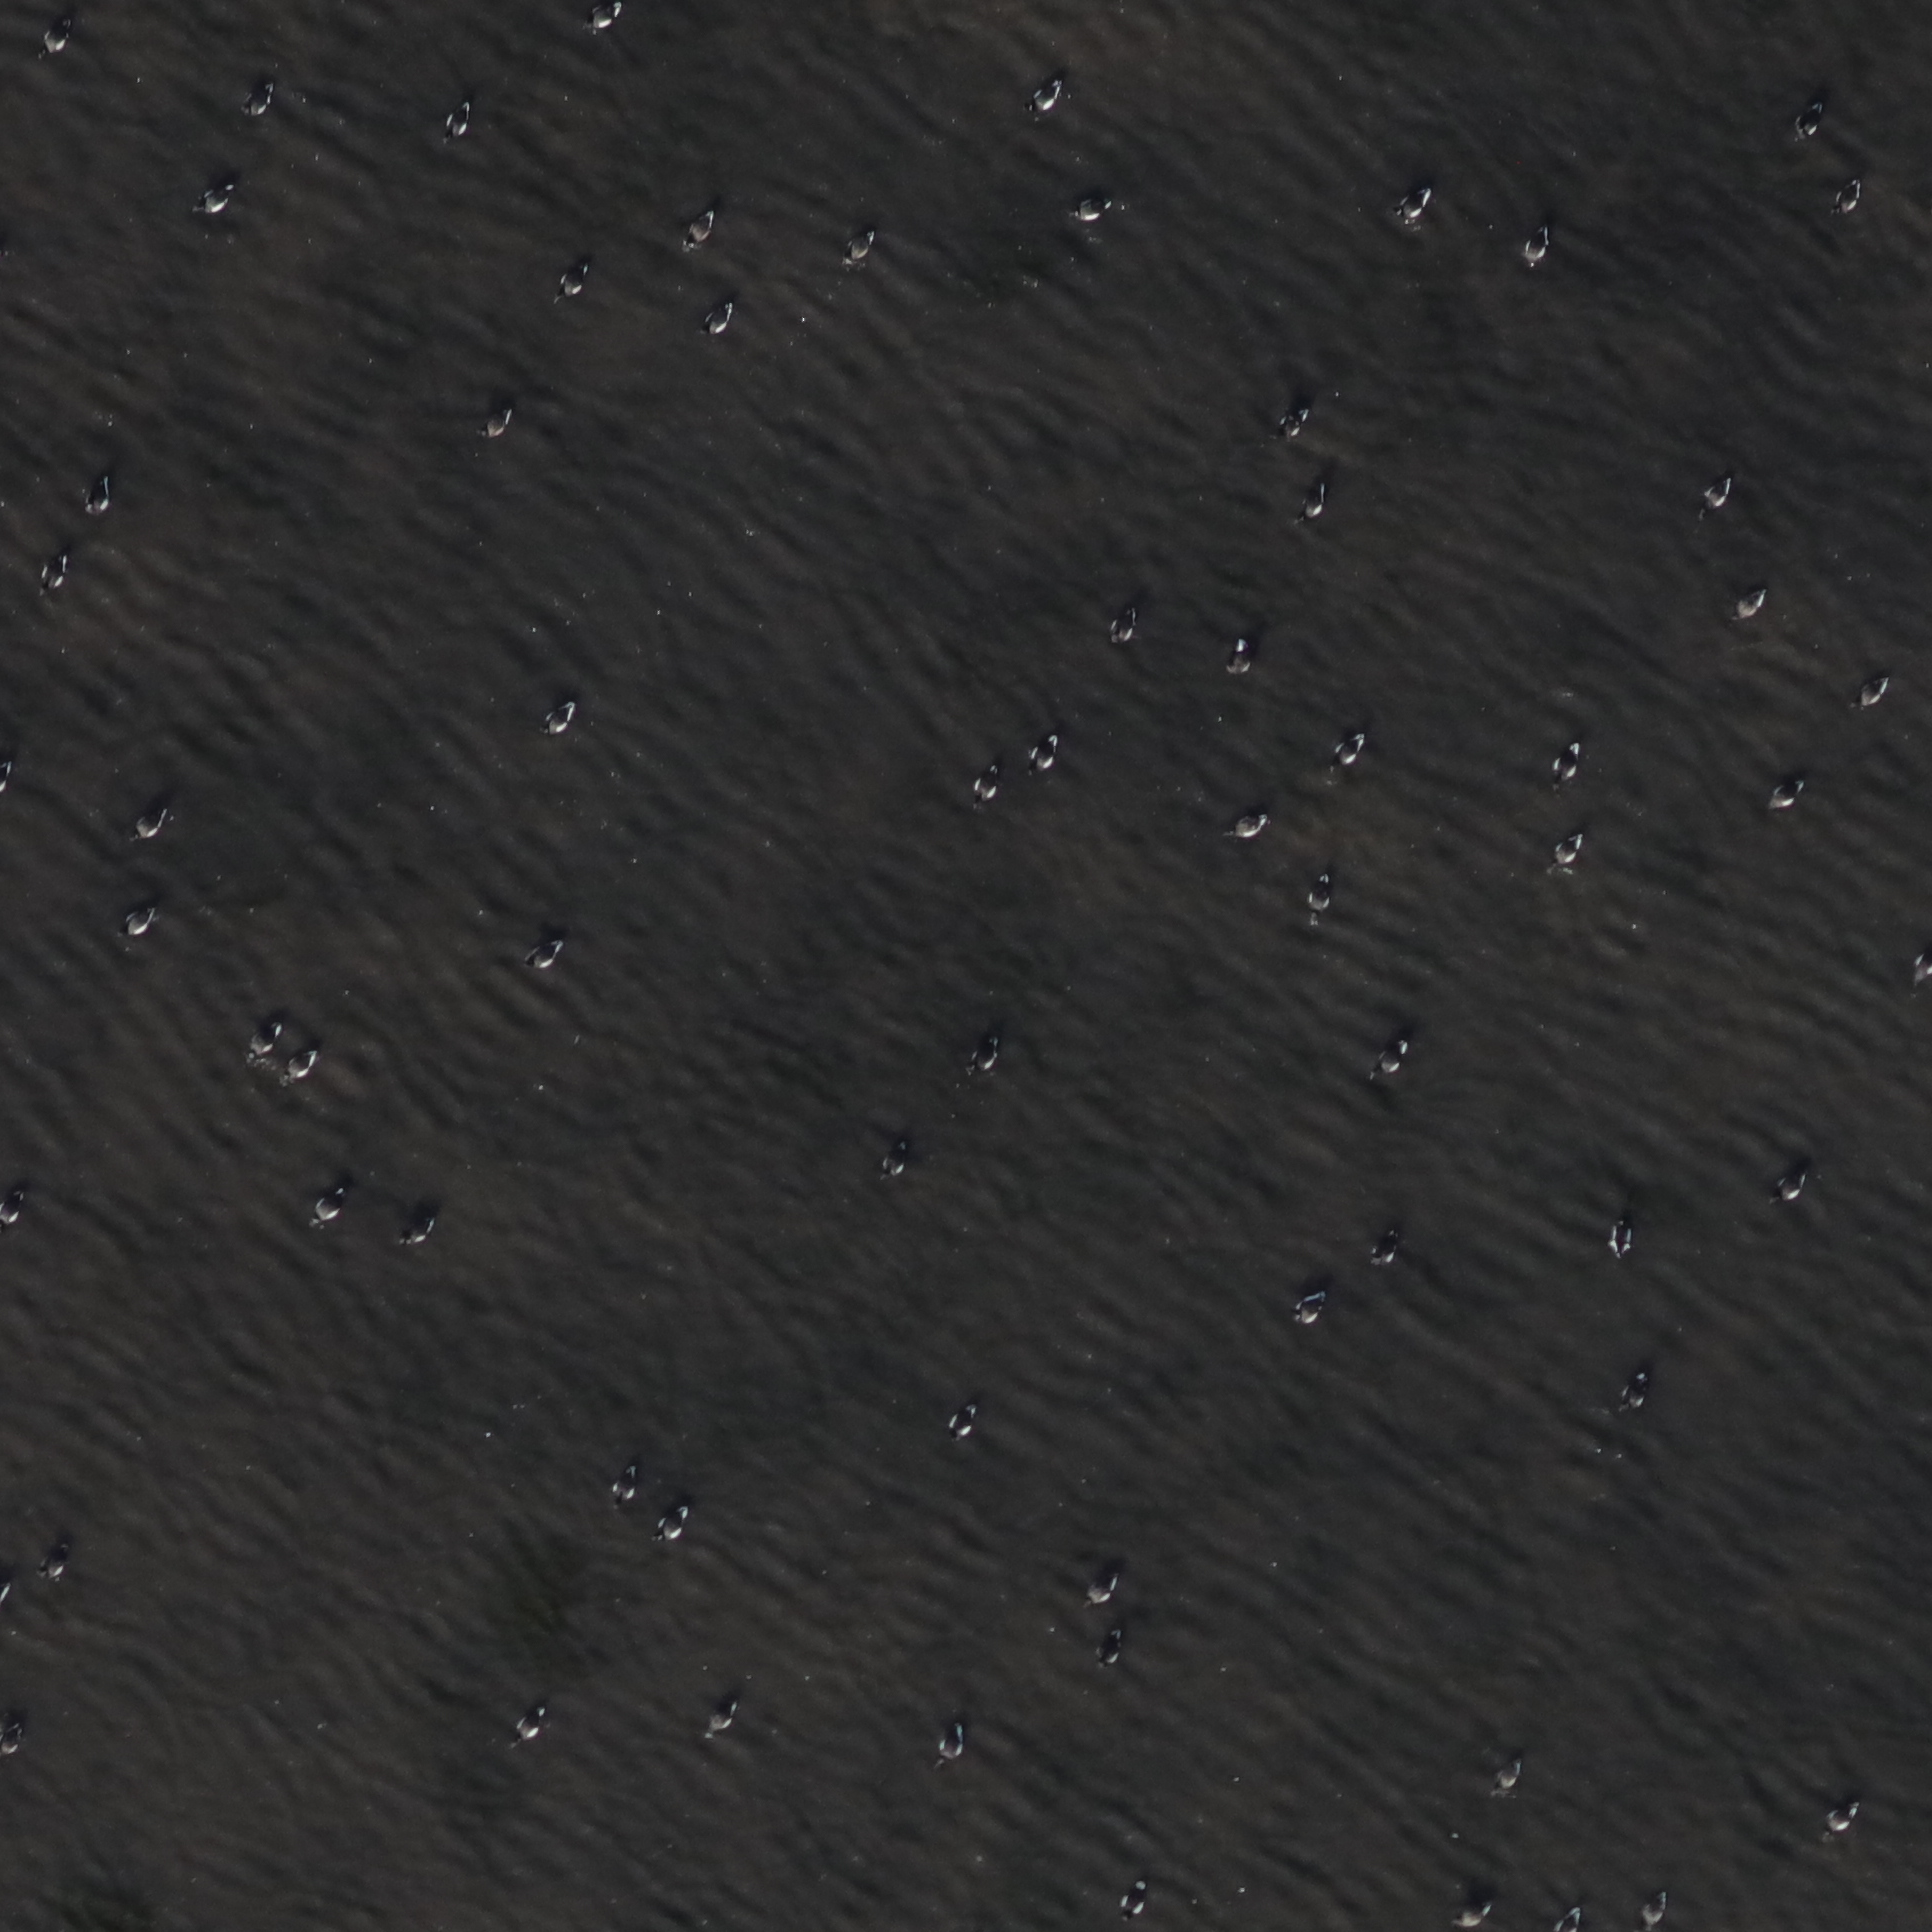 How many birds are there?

67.